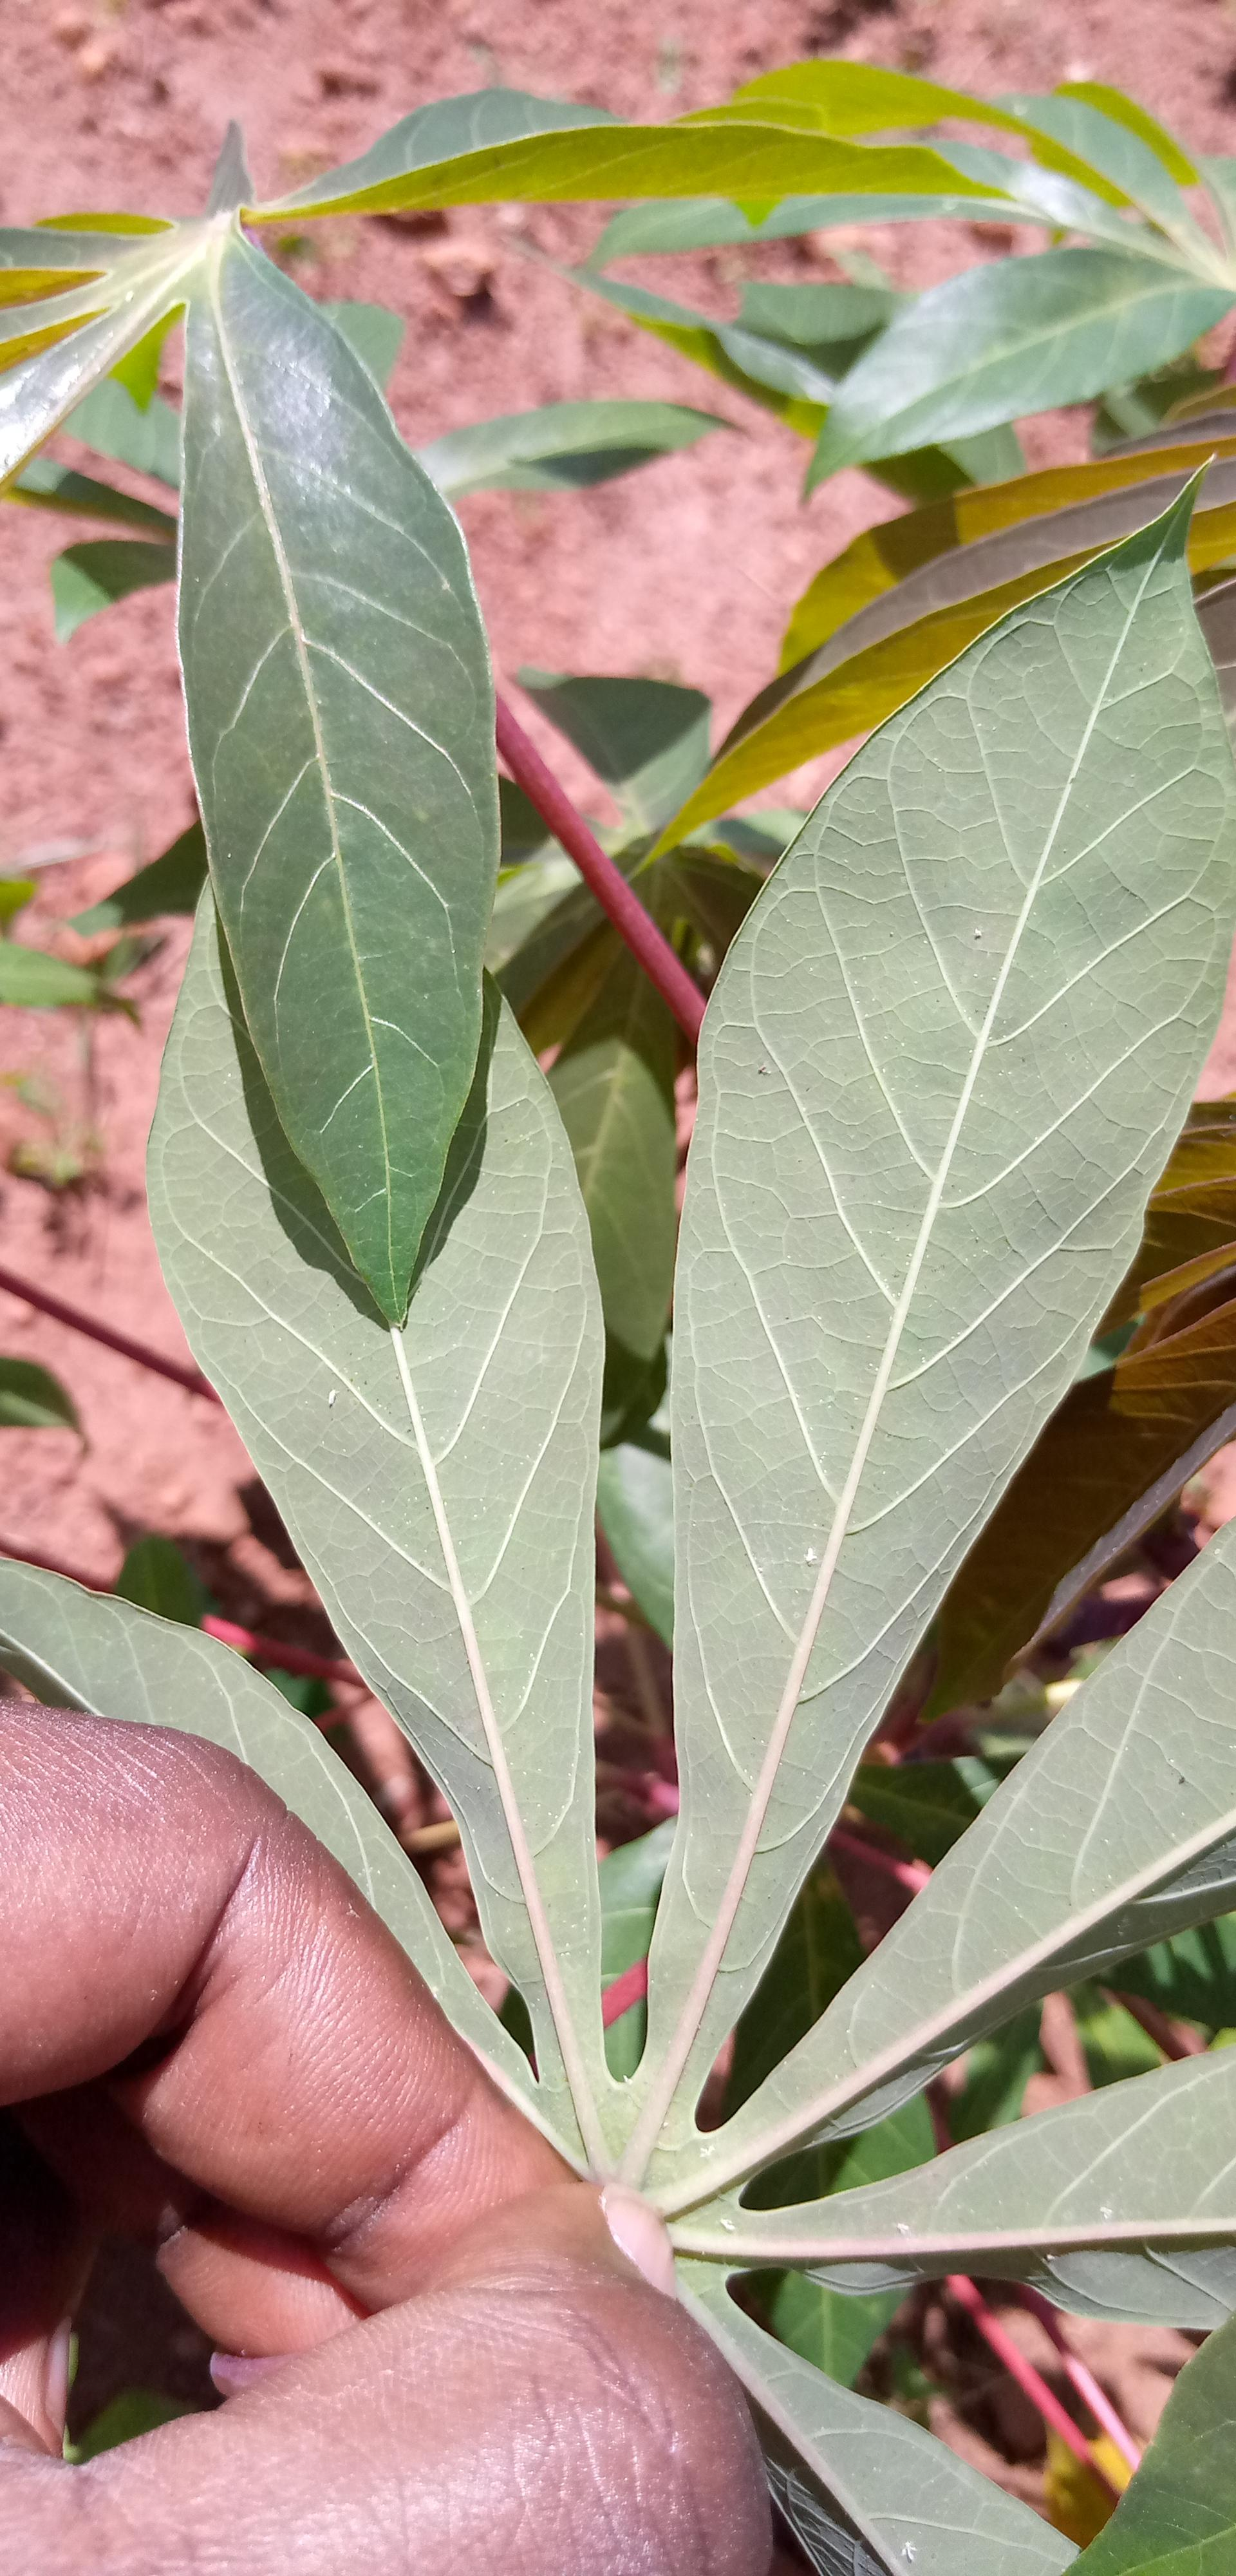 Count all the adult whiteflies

8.